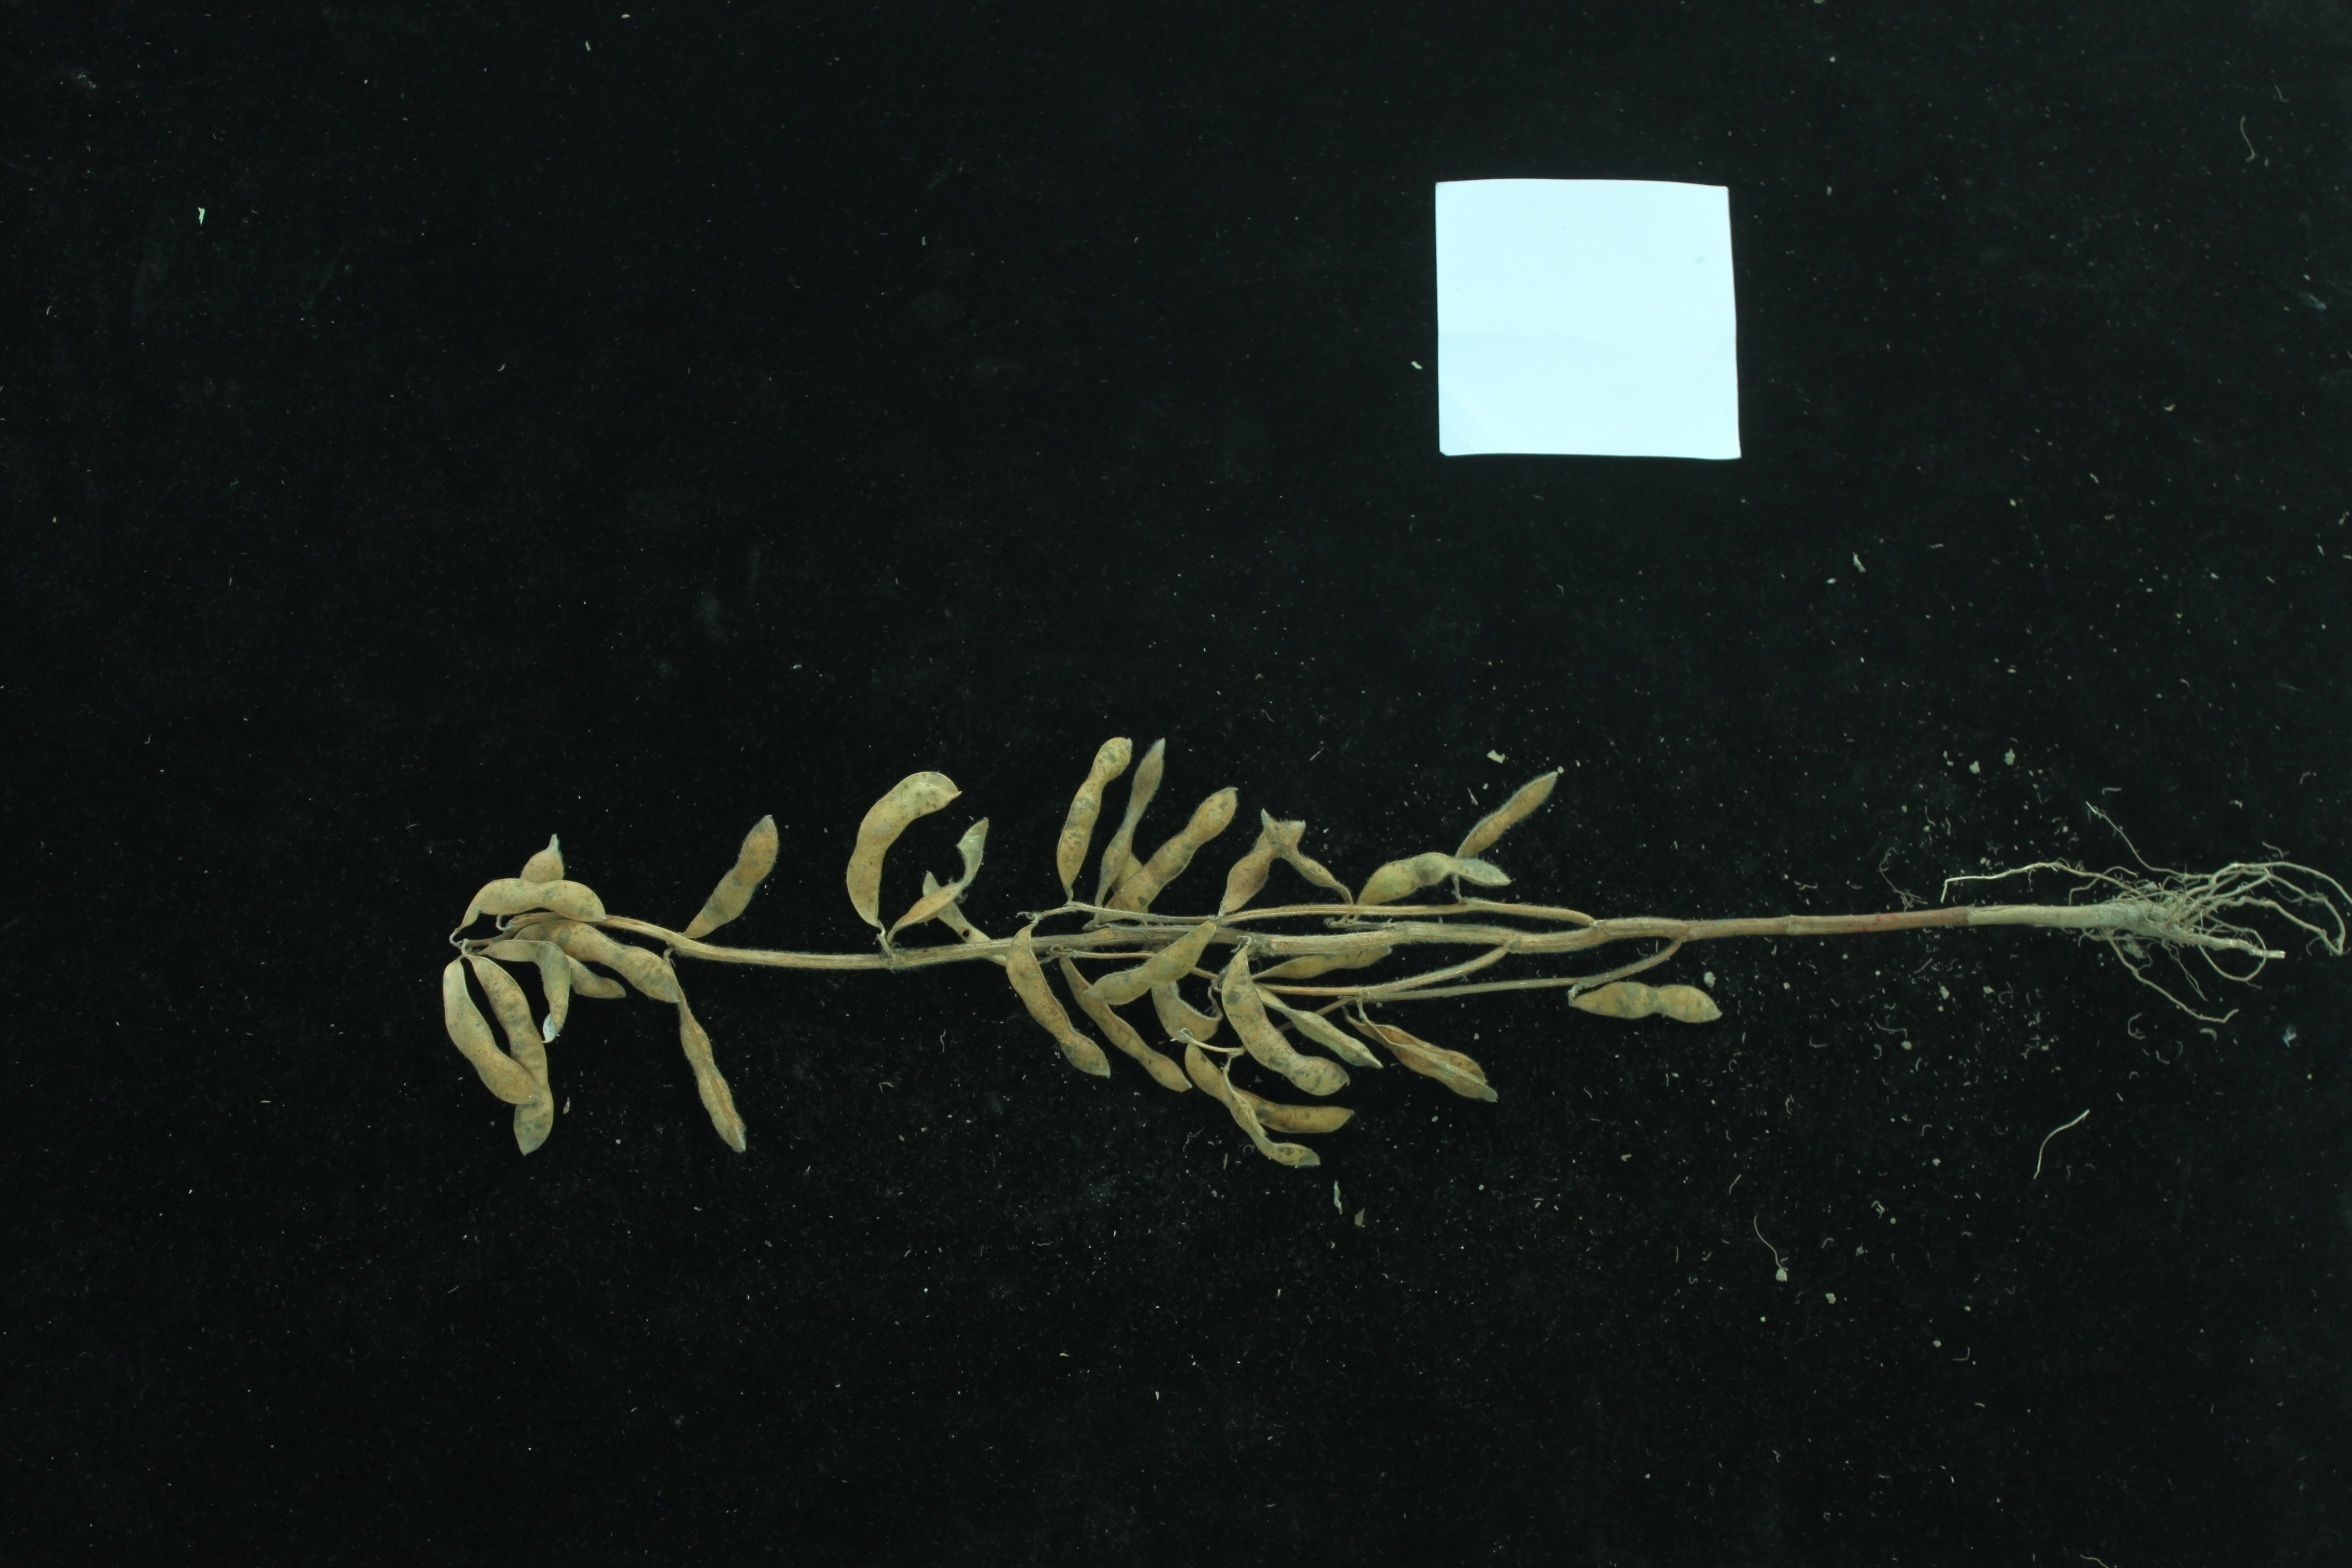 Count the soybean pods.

30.